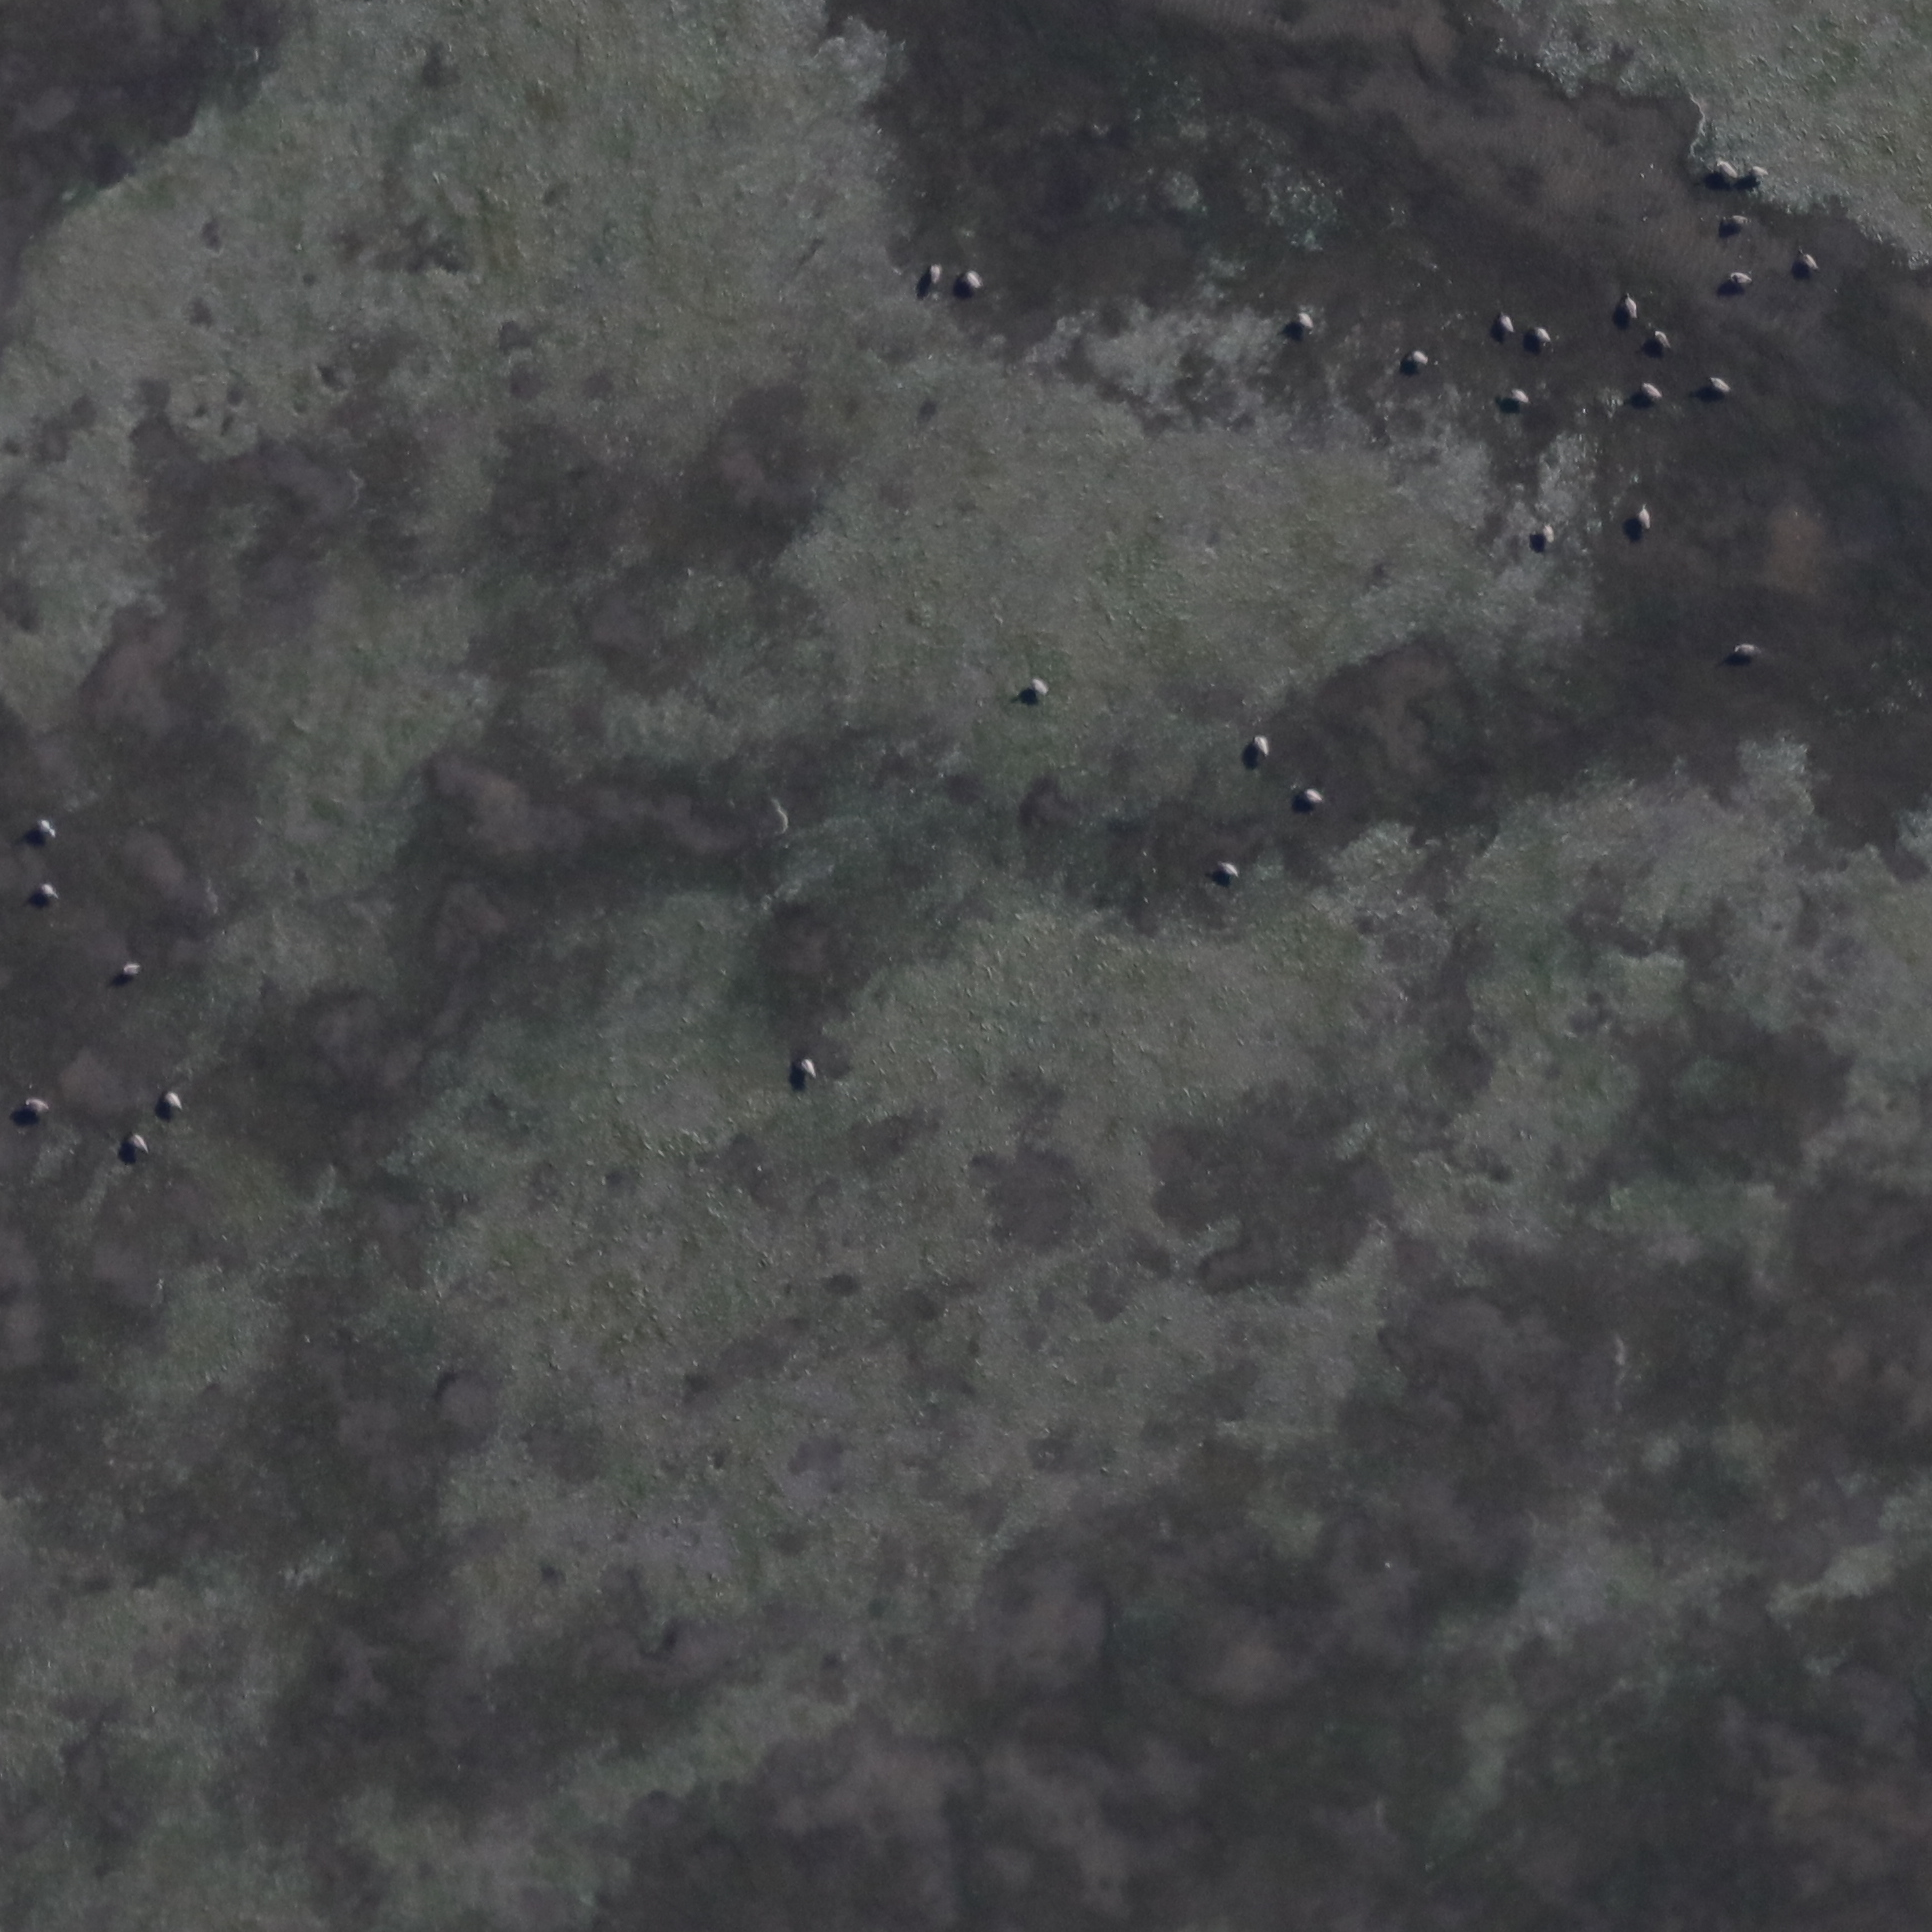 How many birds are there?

30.